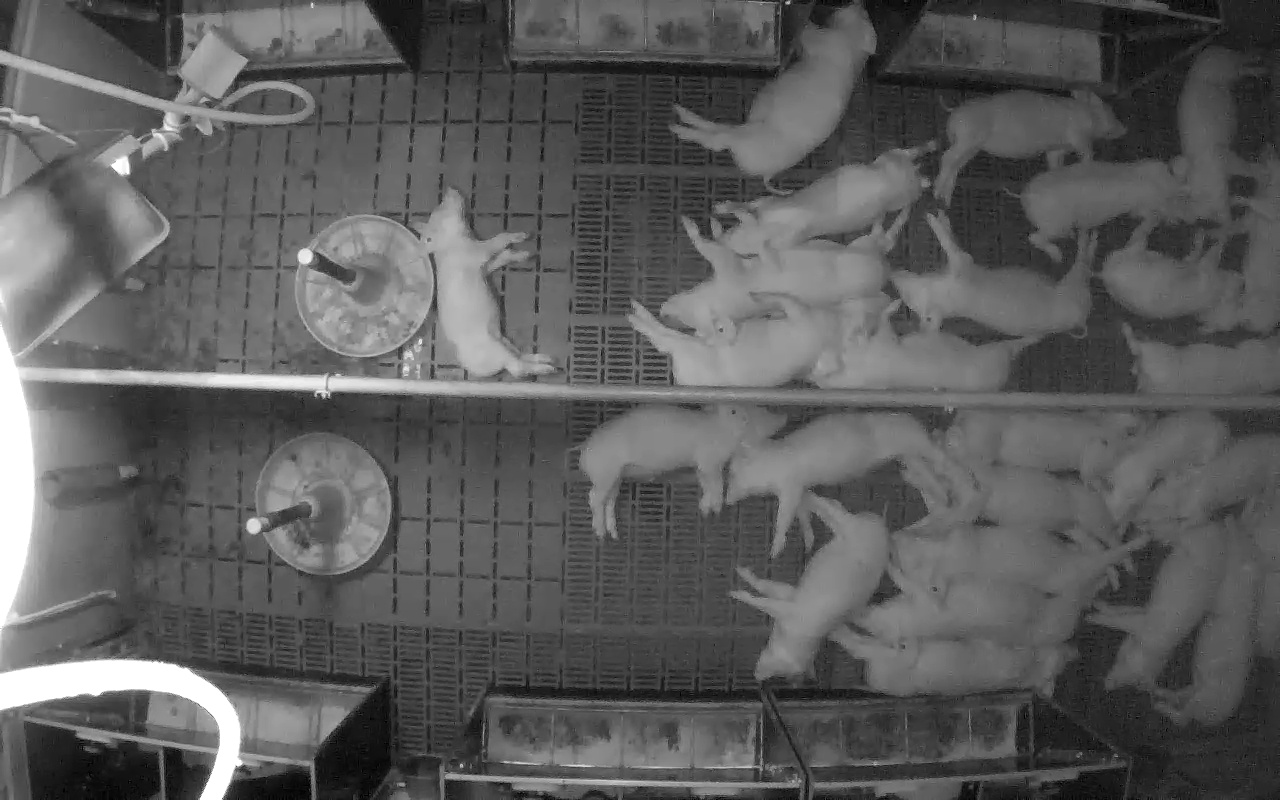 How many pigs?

26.